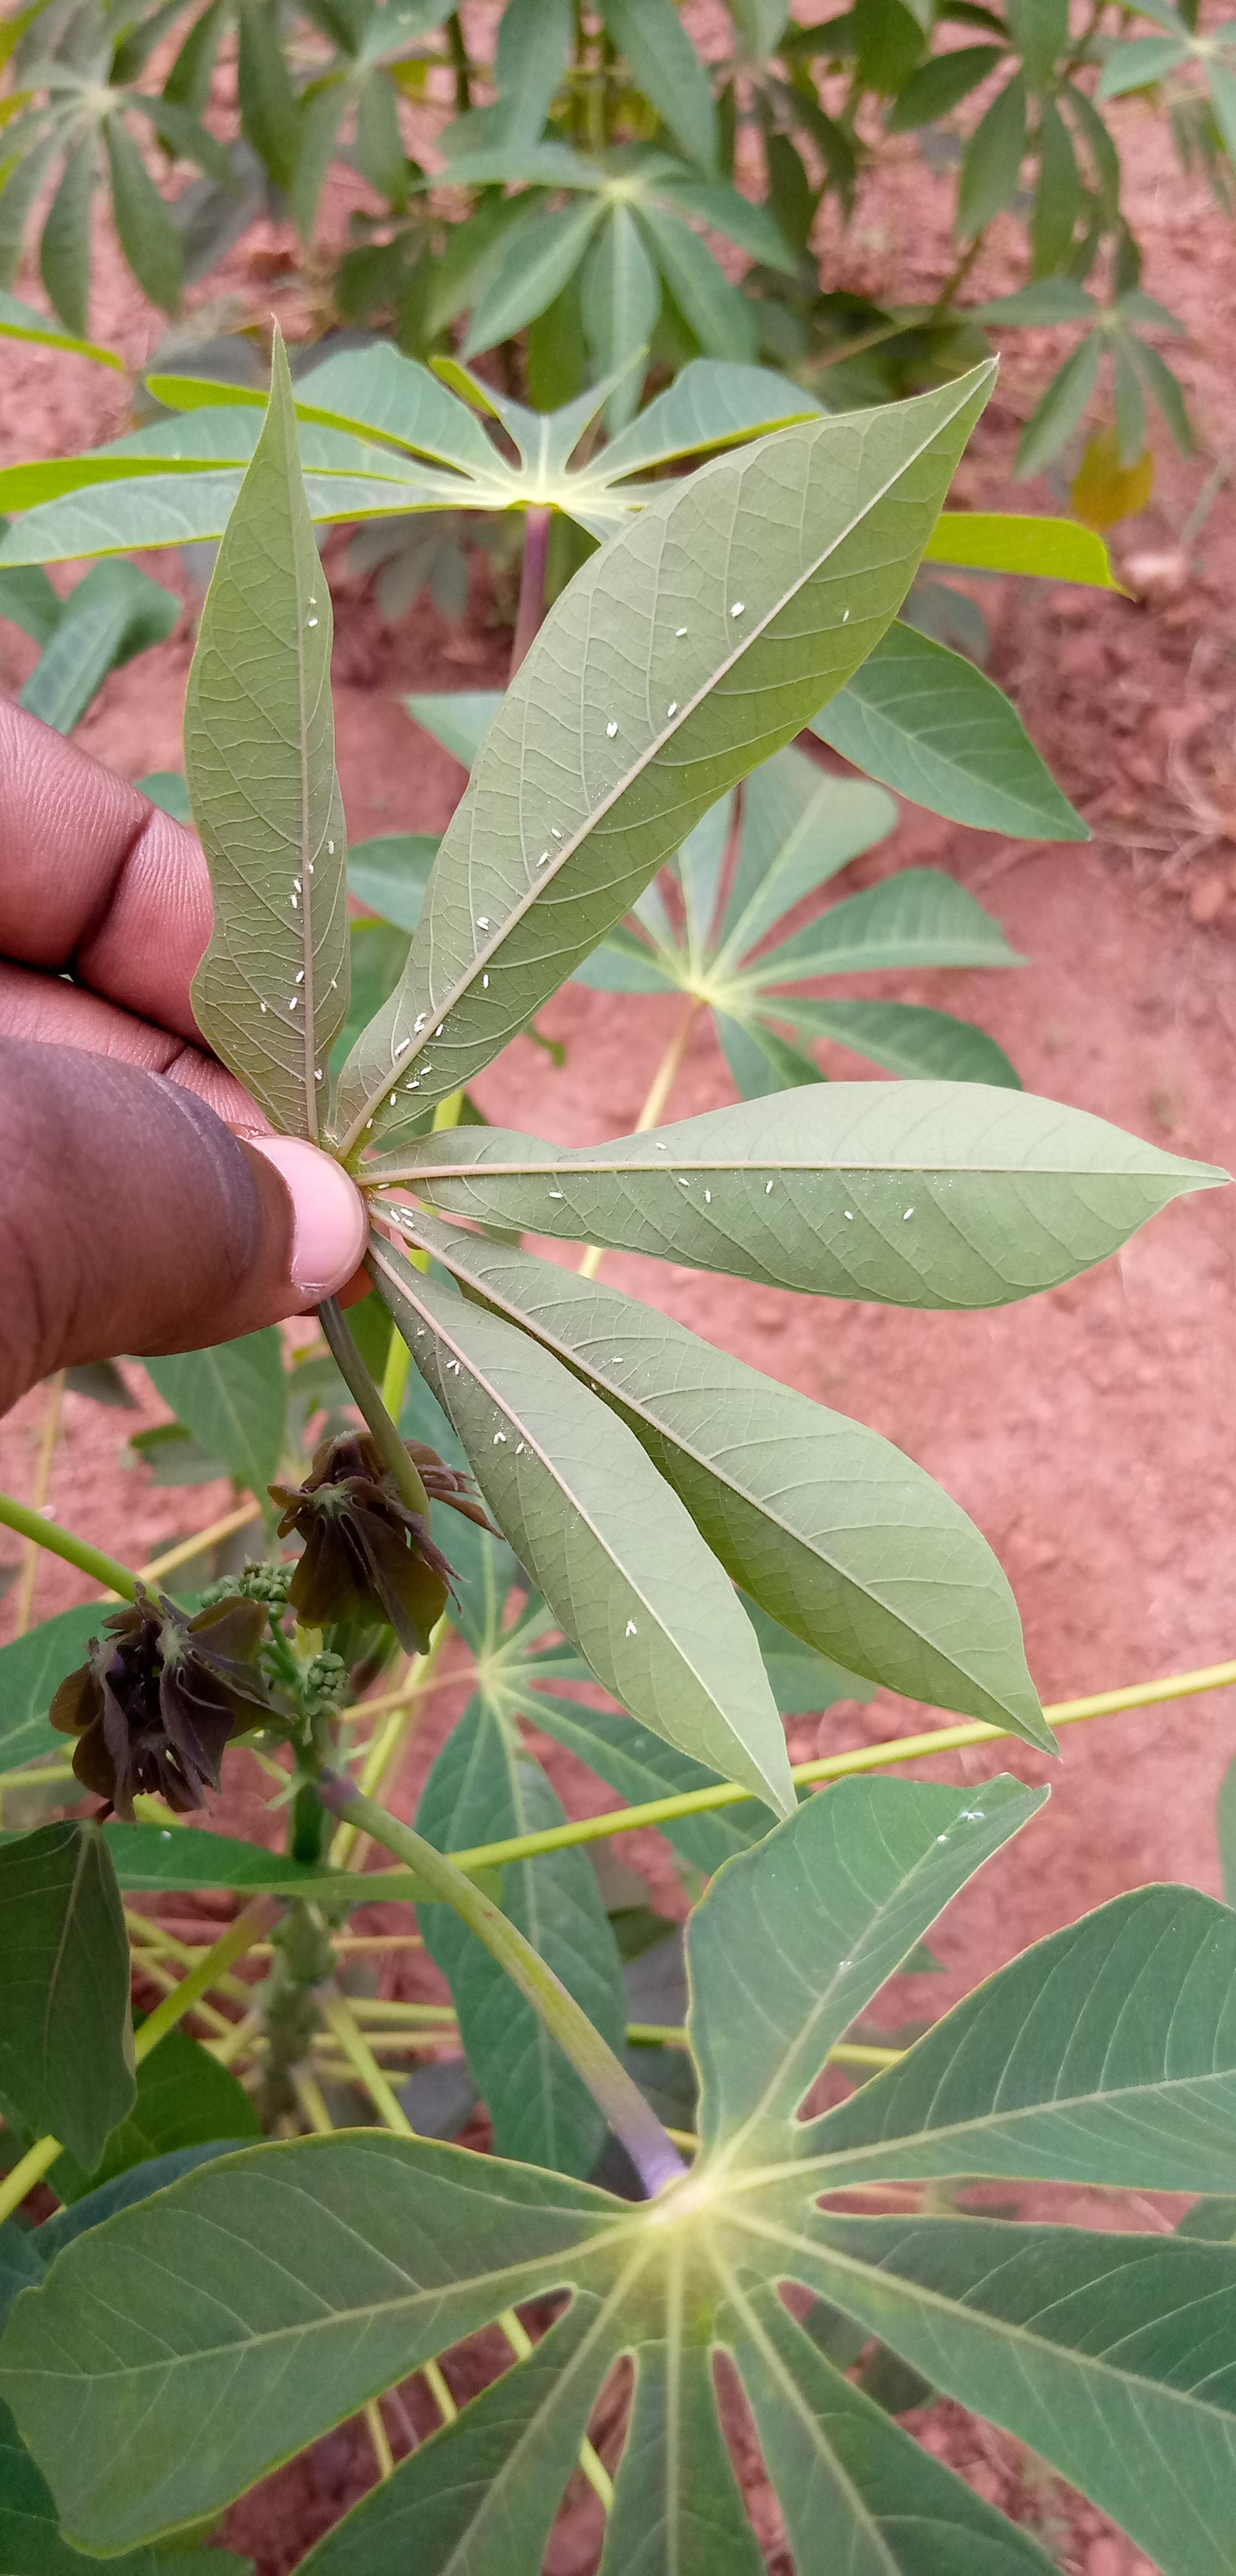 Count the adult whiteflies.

57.